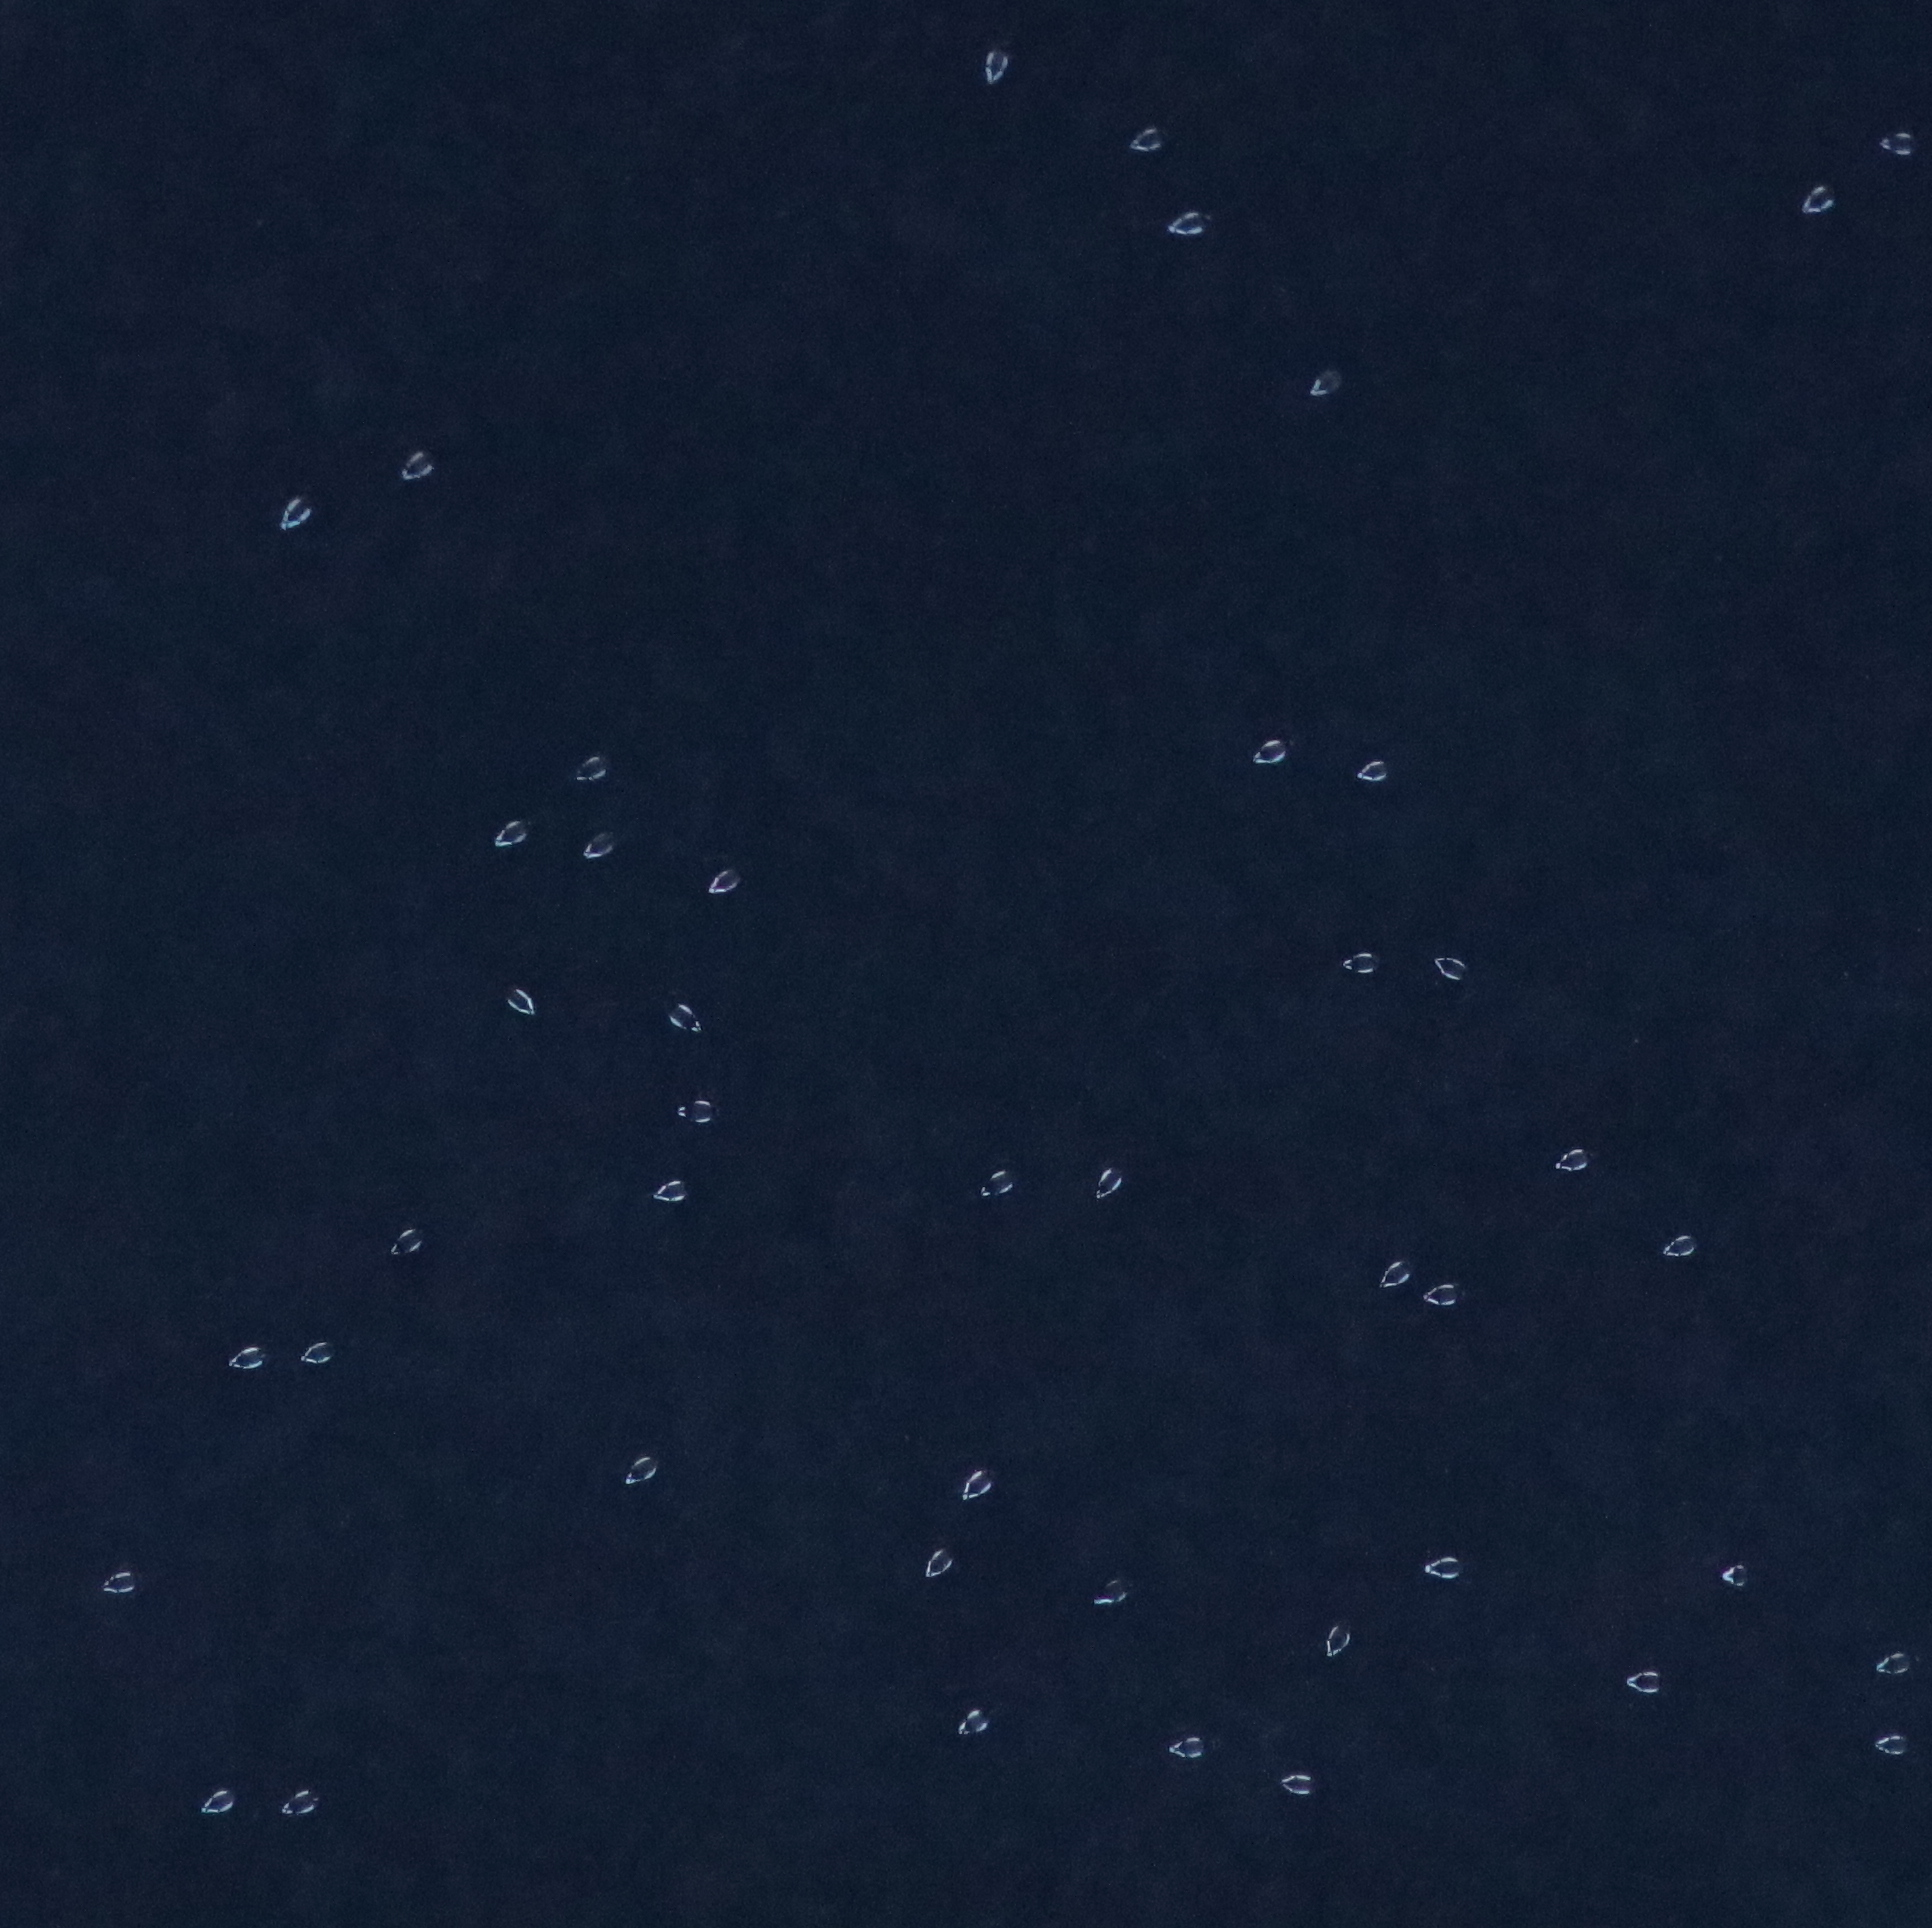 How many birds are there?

45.